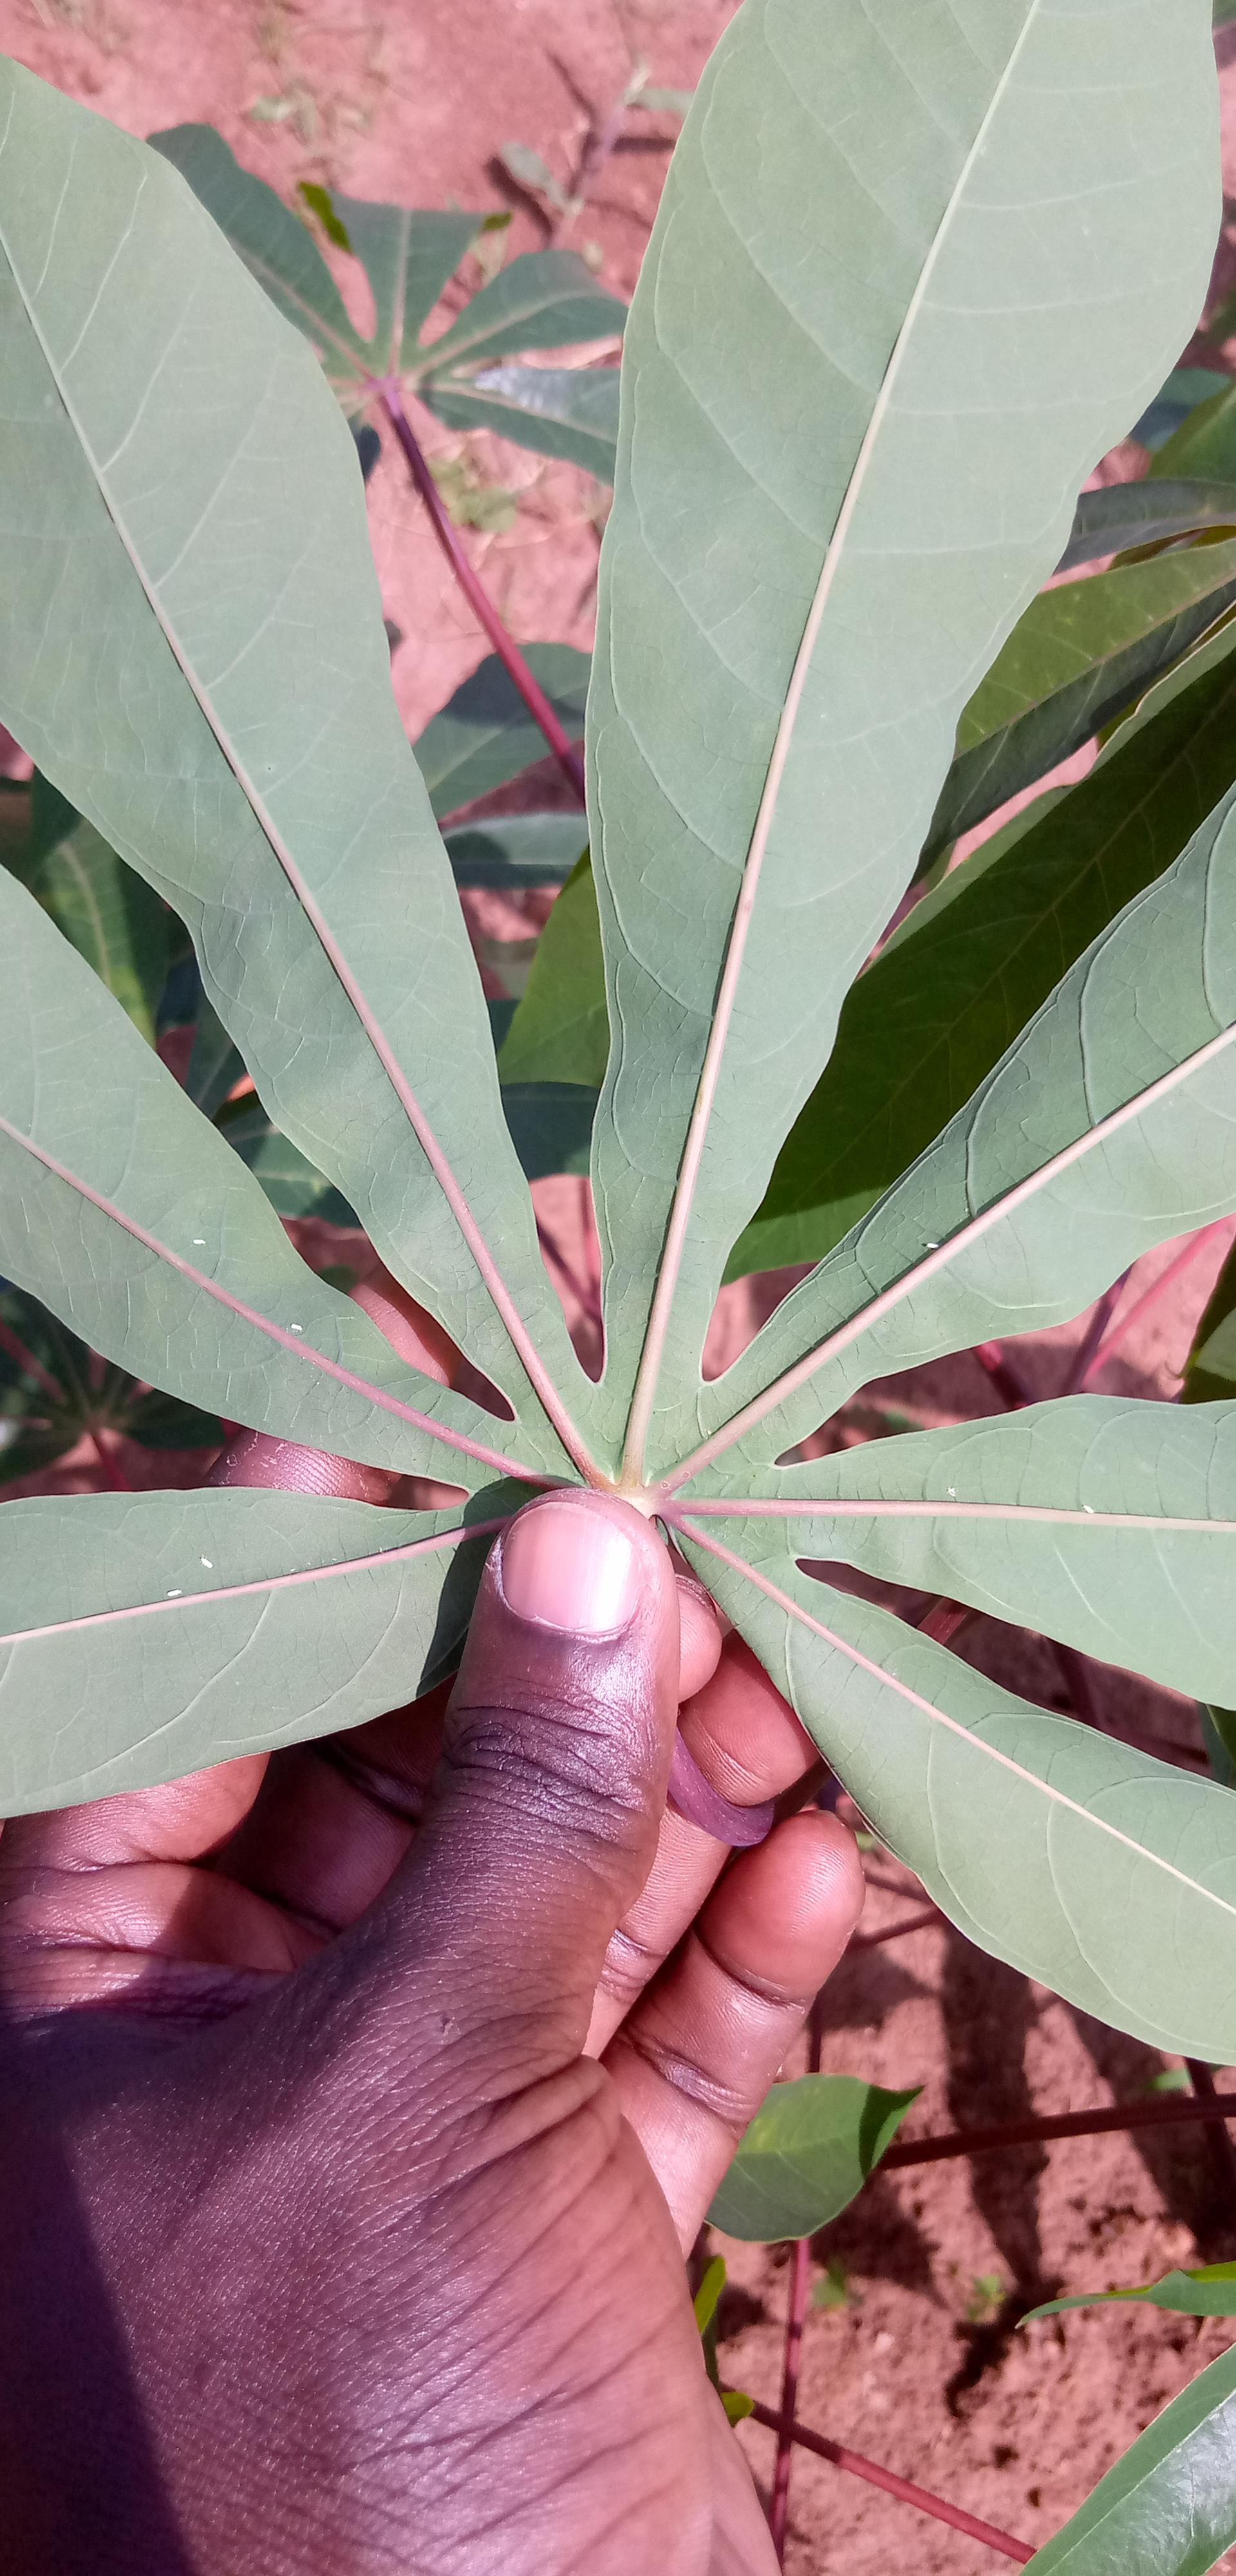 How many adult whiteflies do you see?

7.